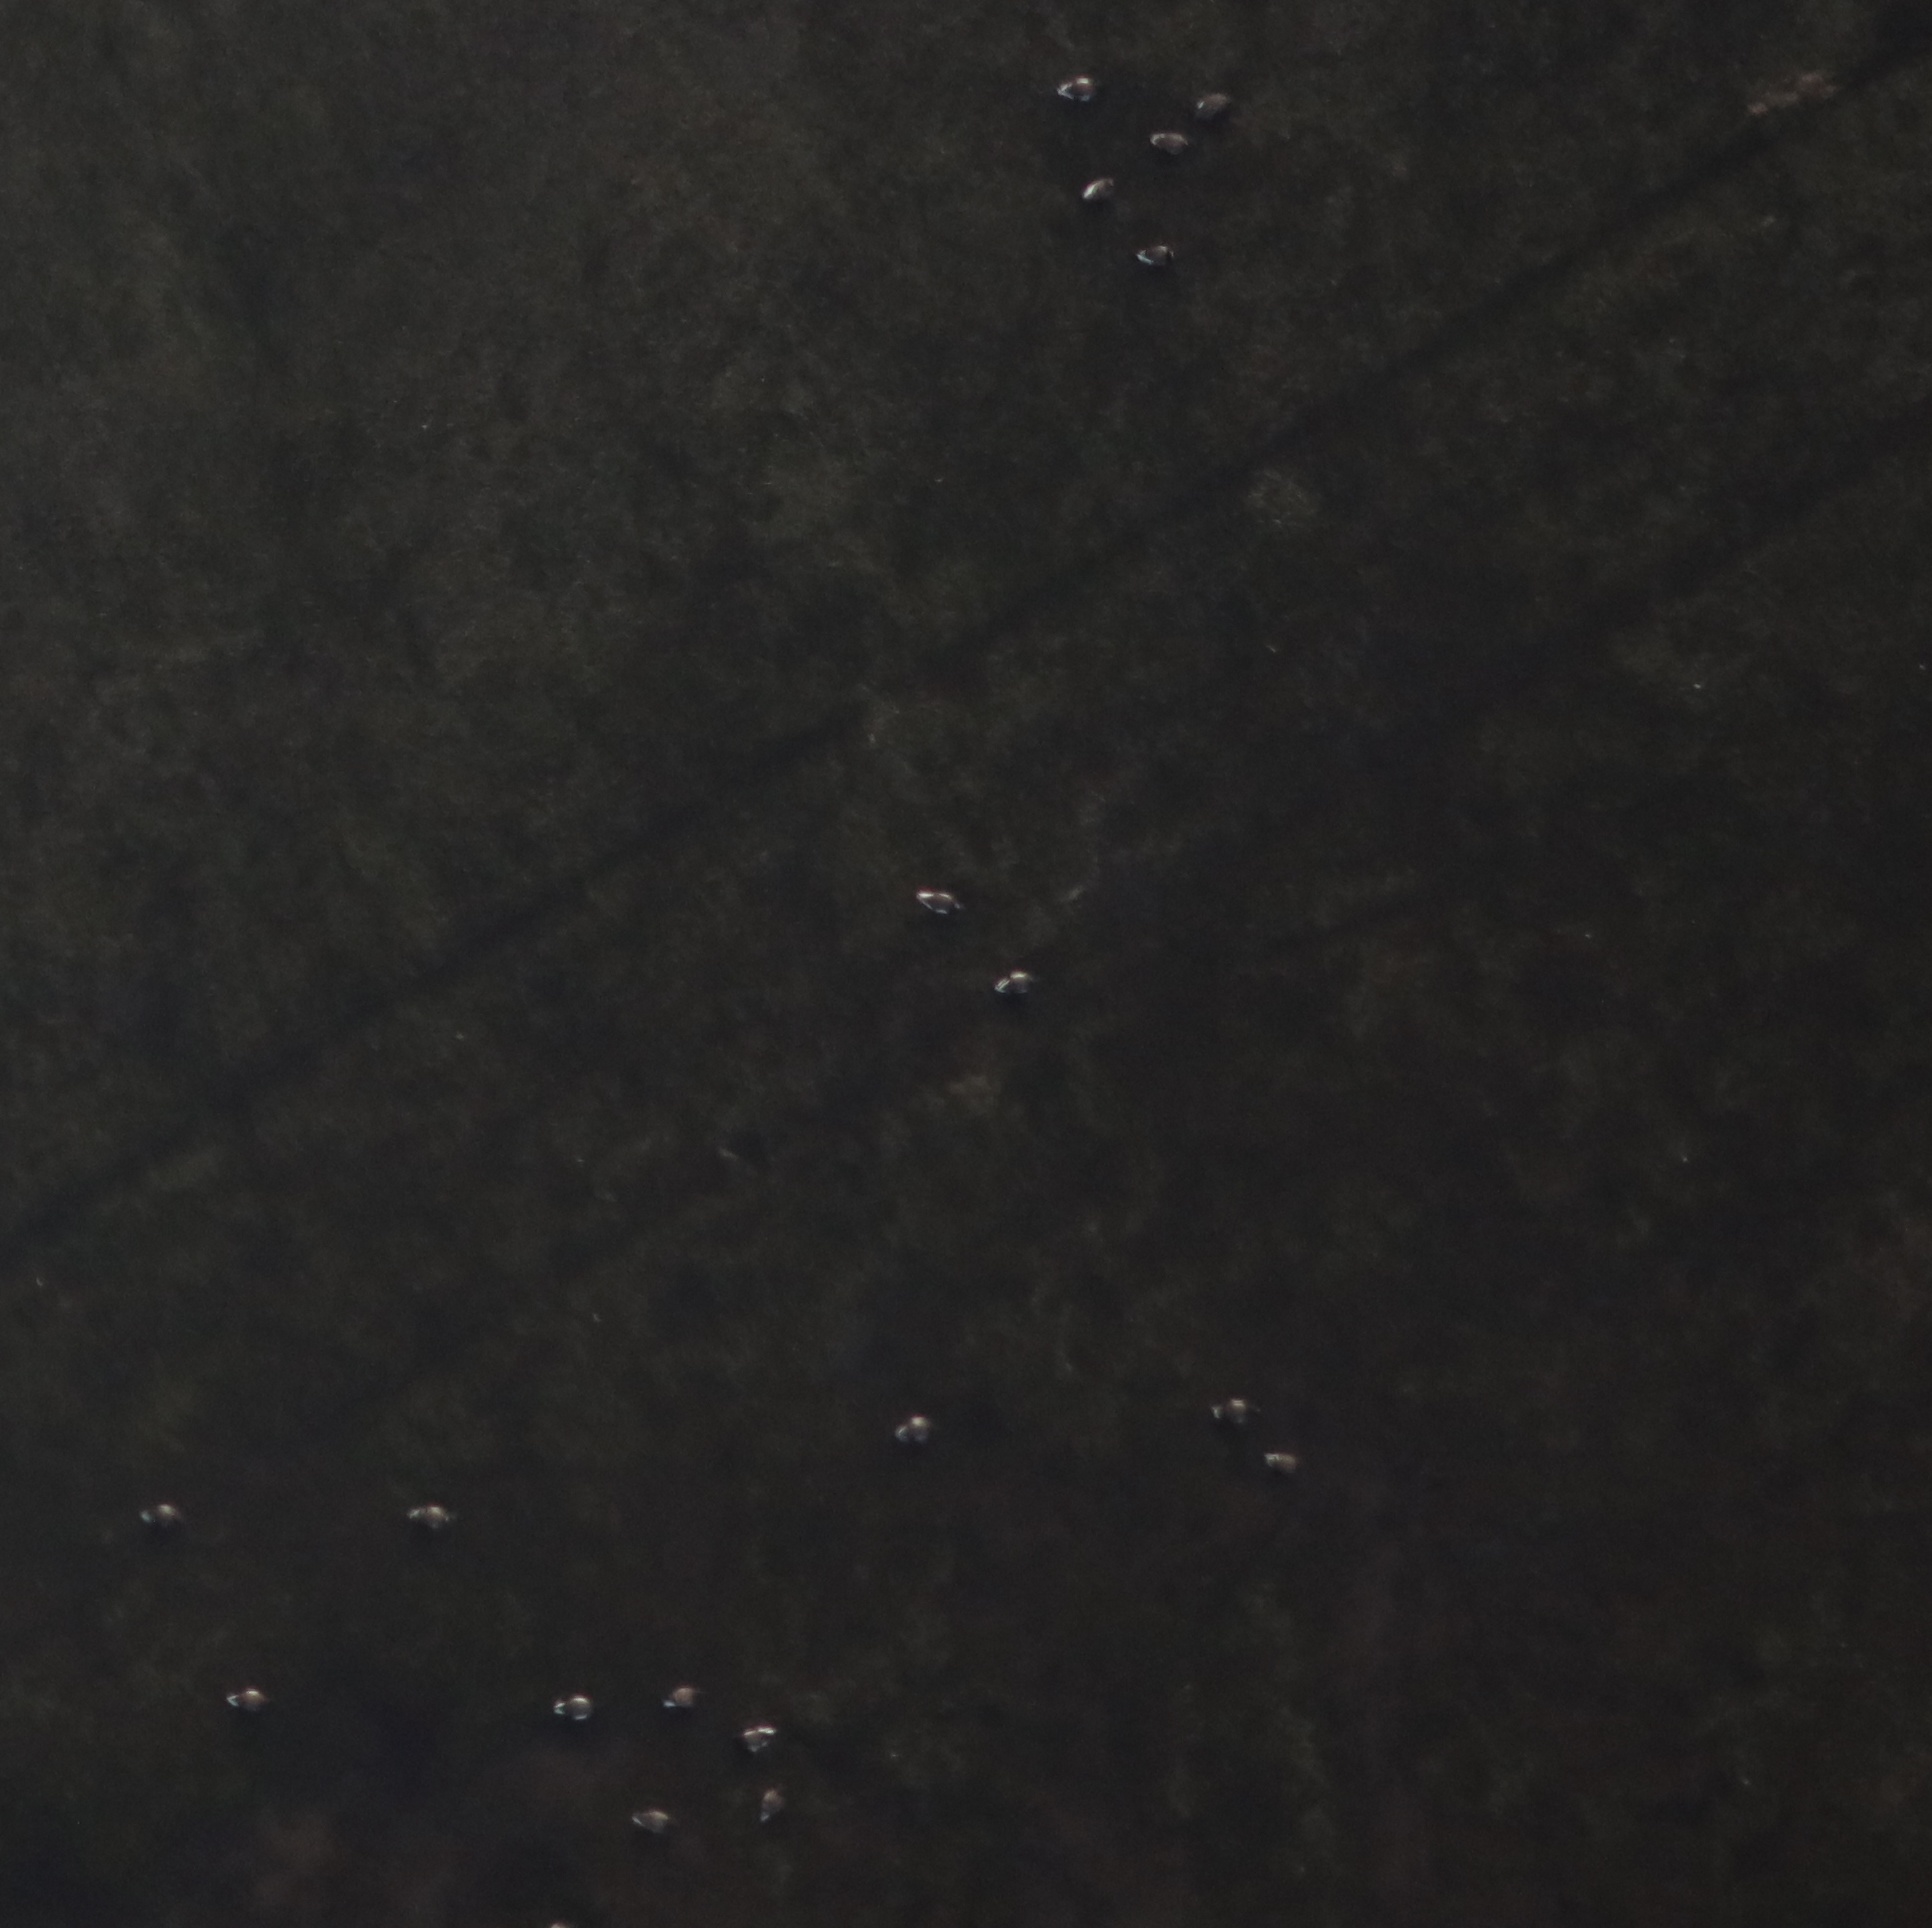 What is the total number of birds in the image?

18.